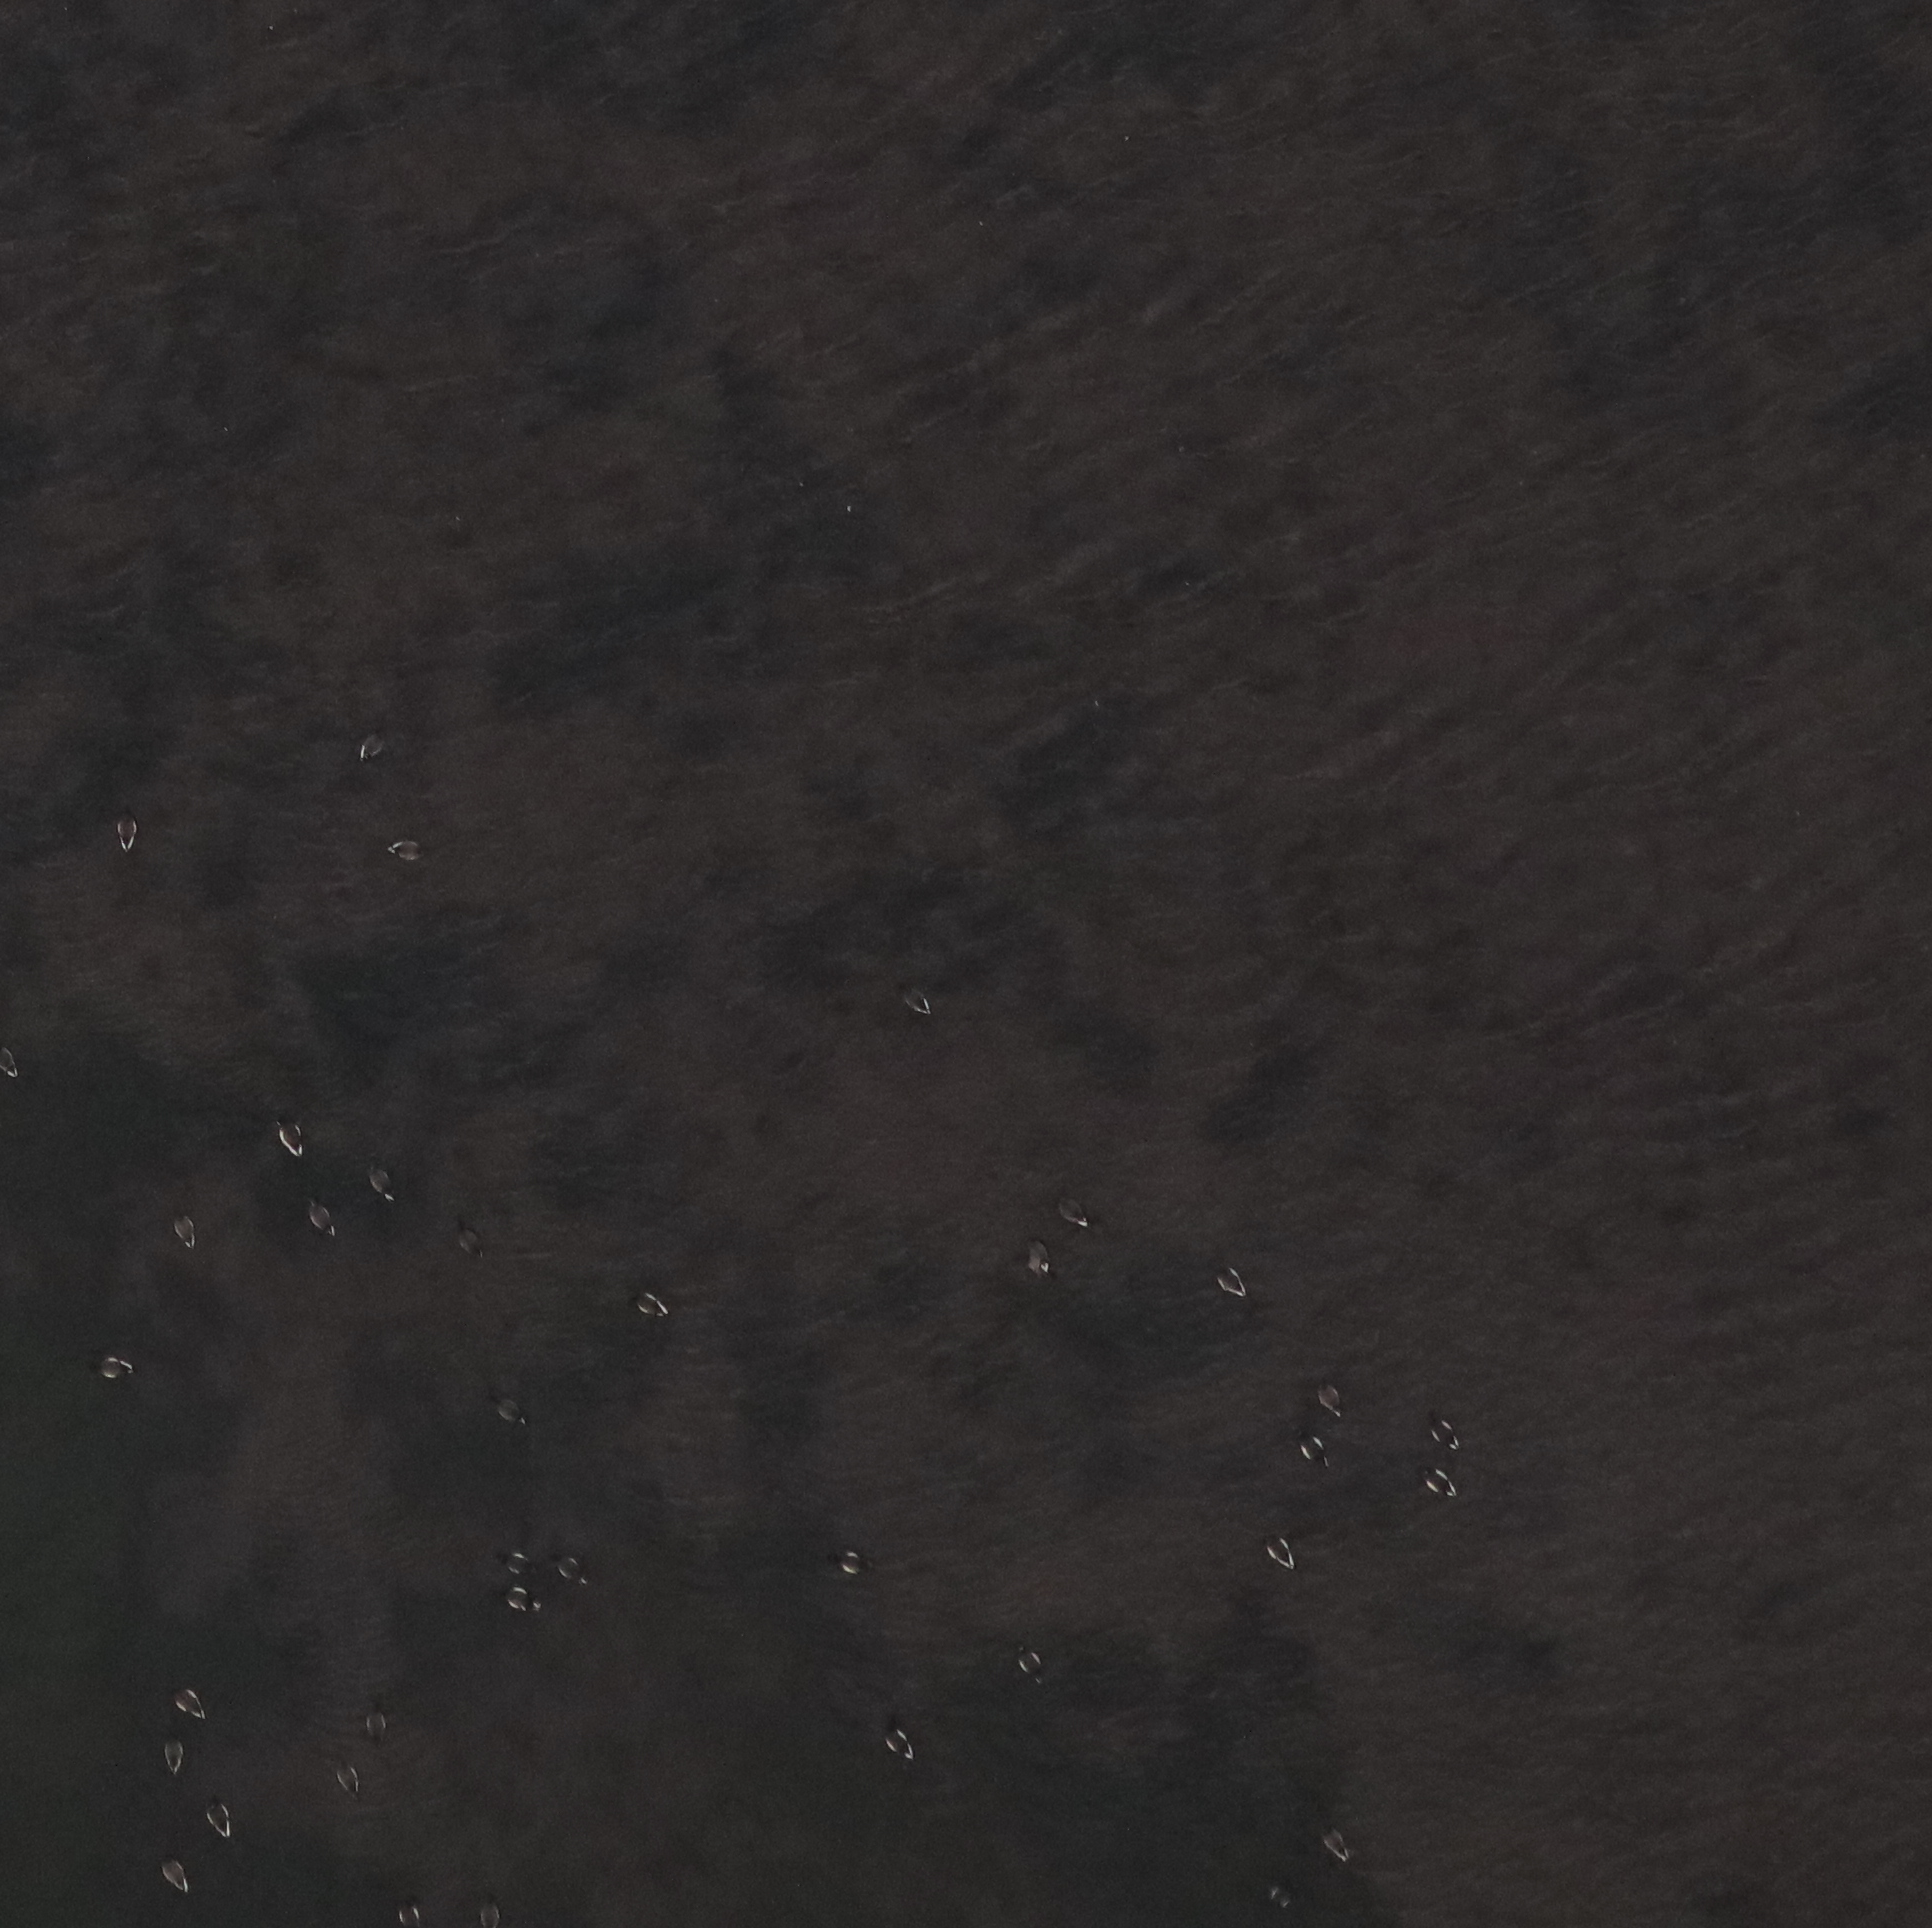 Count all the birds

37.